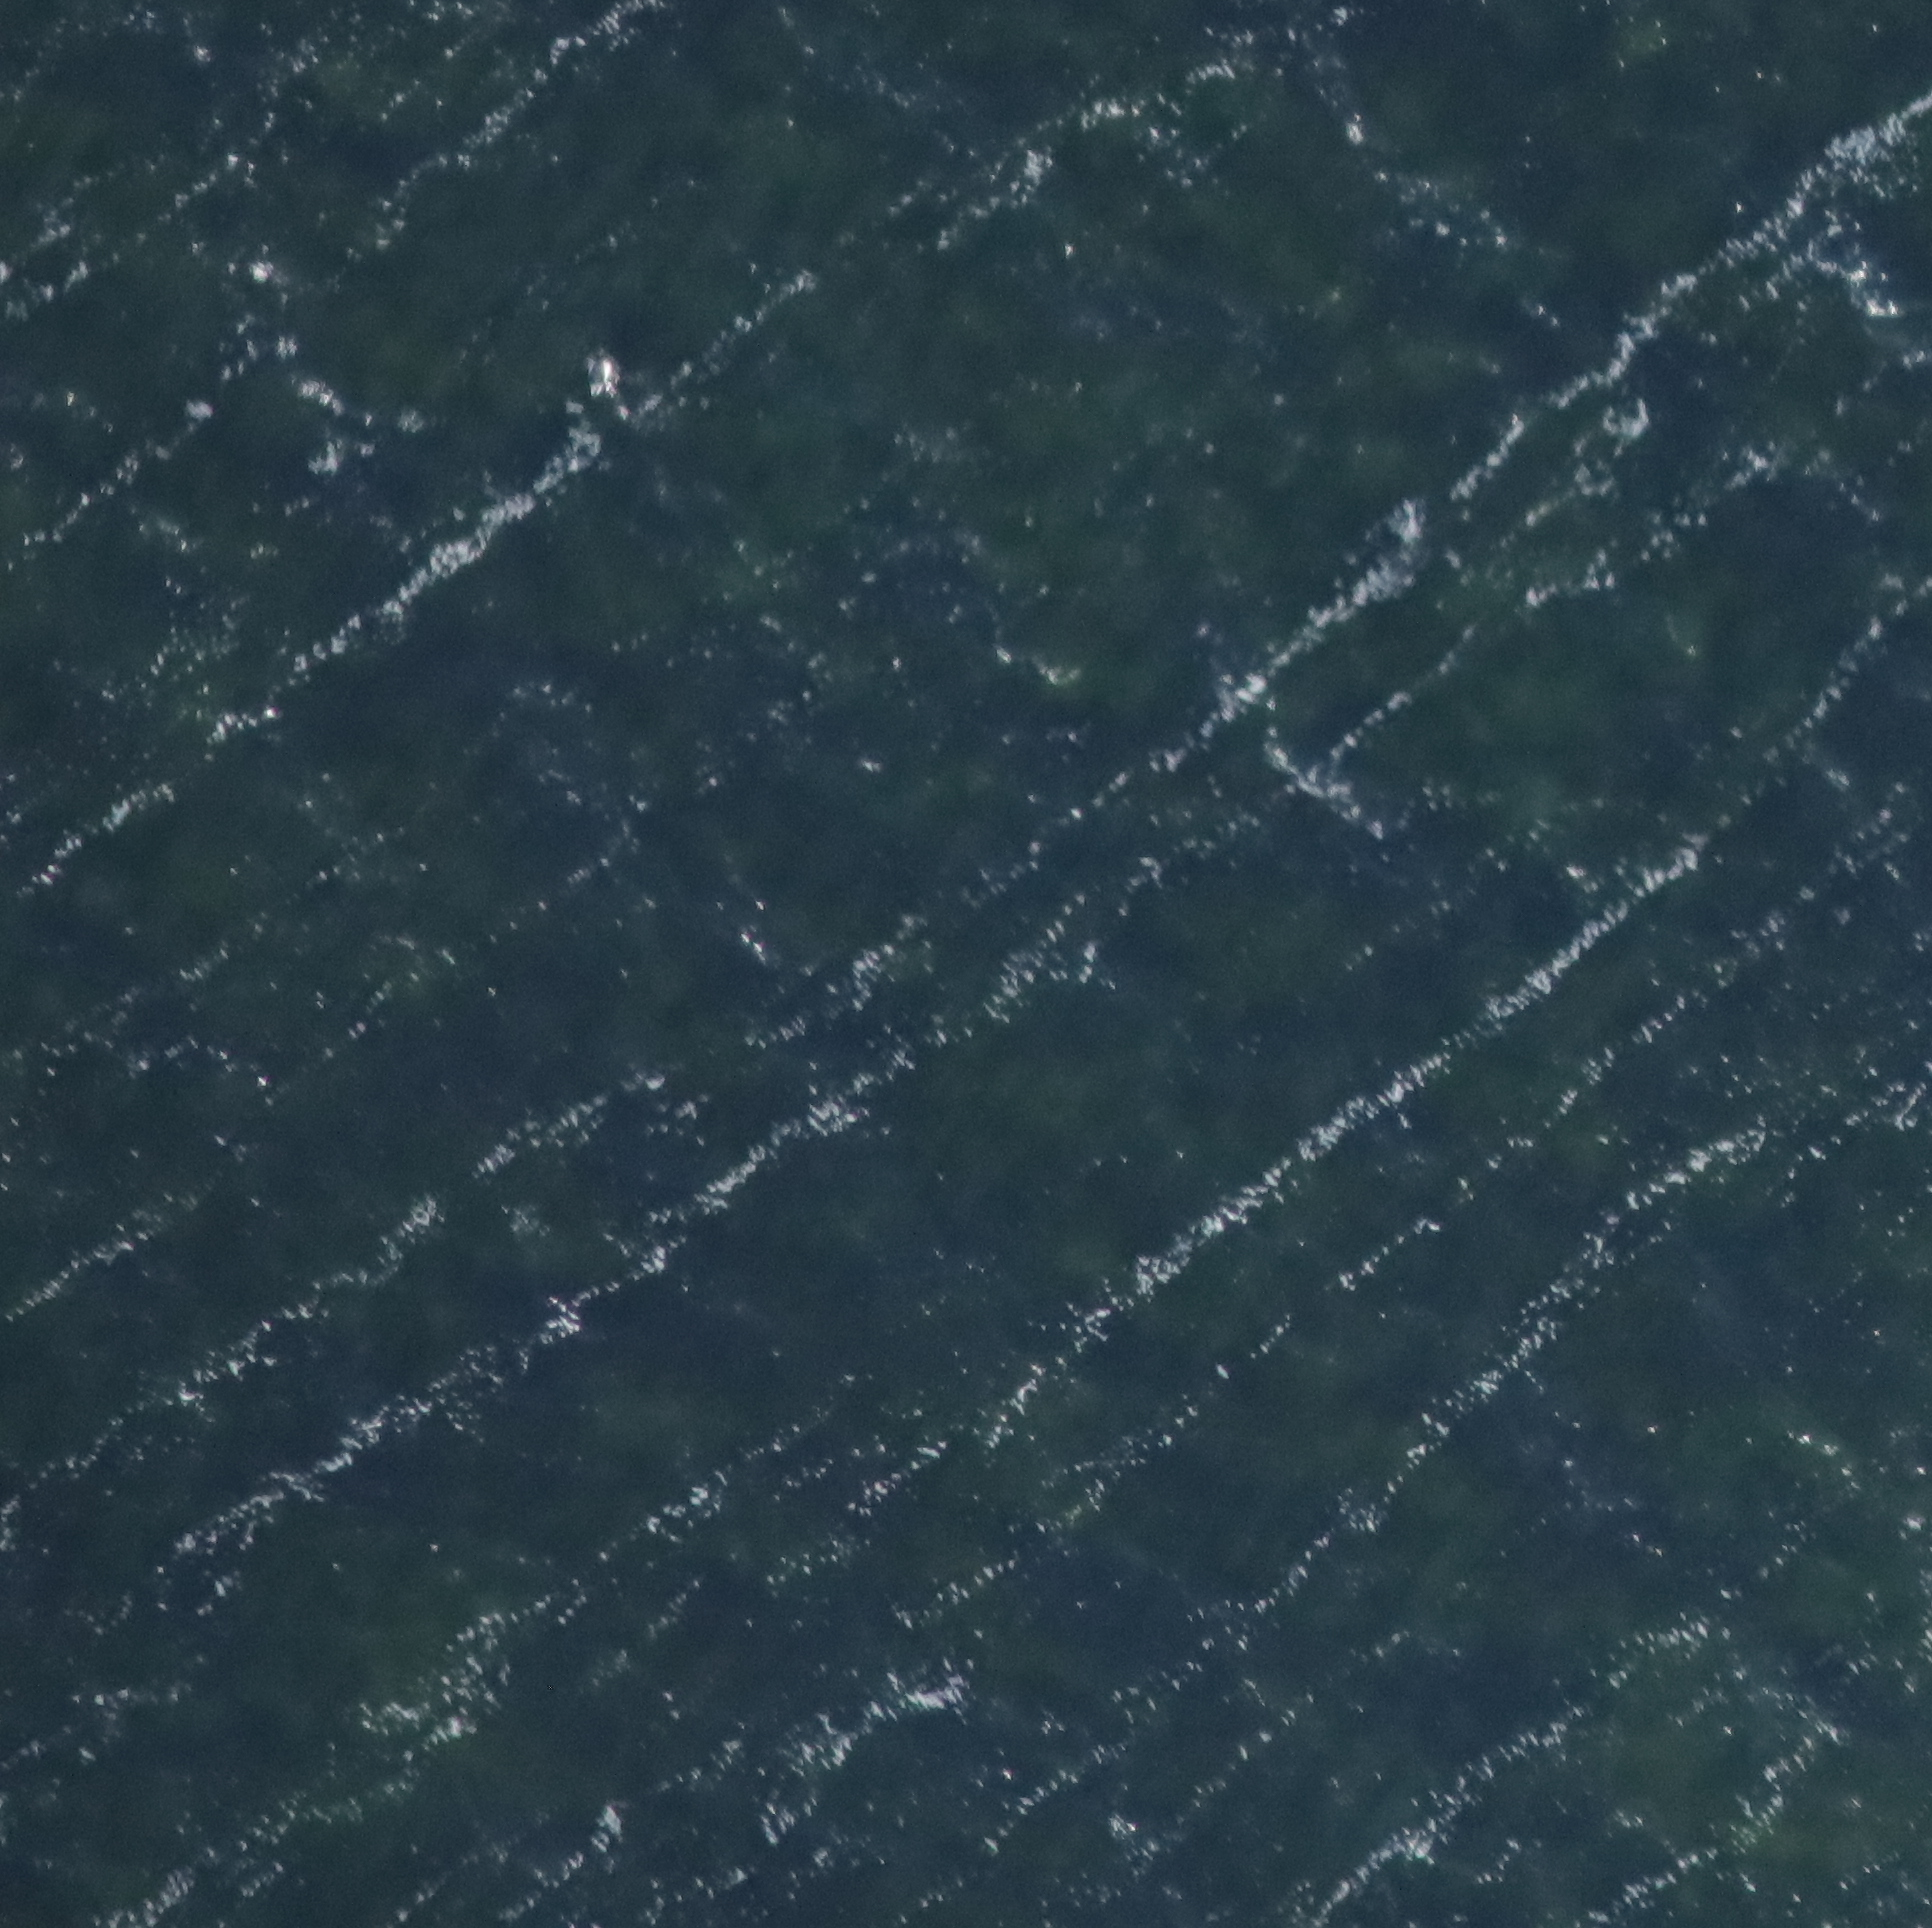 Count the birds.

1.